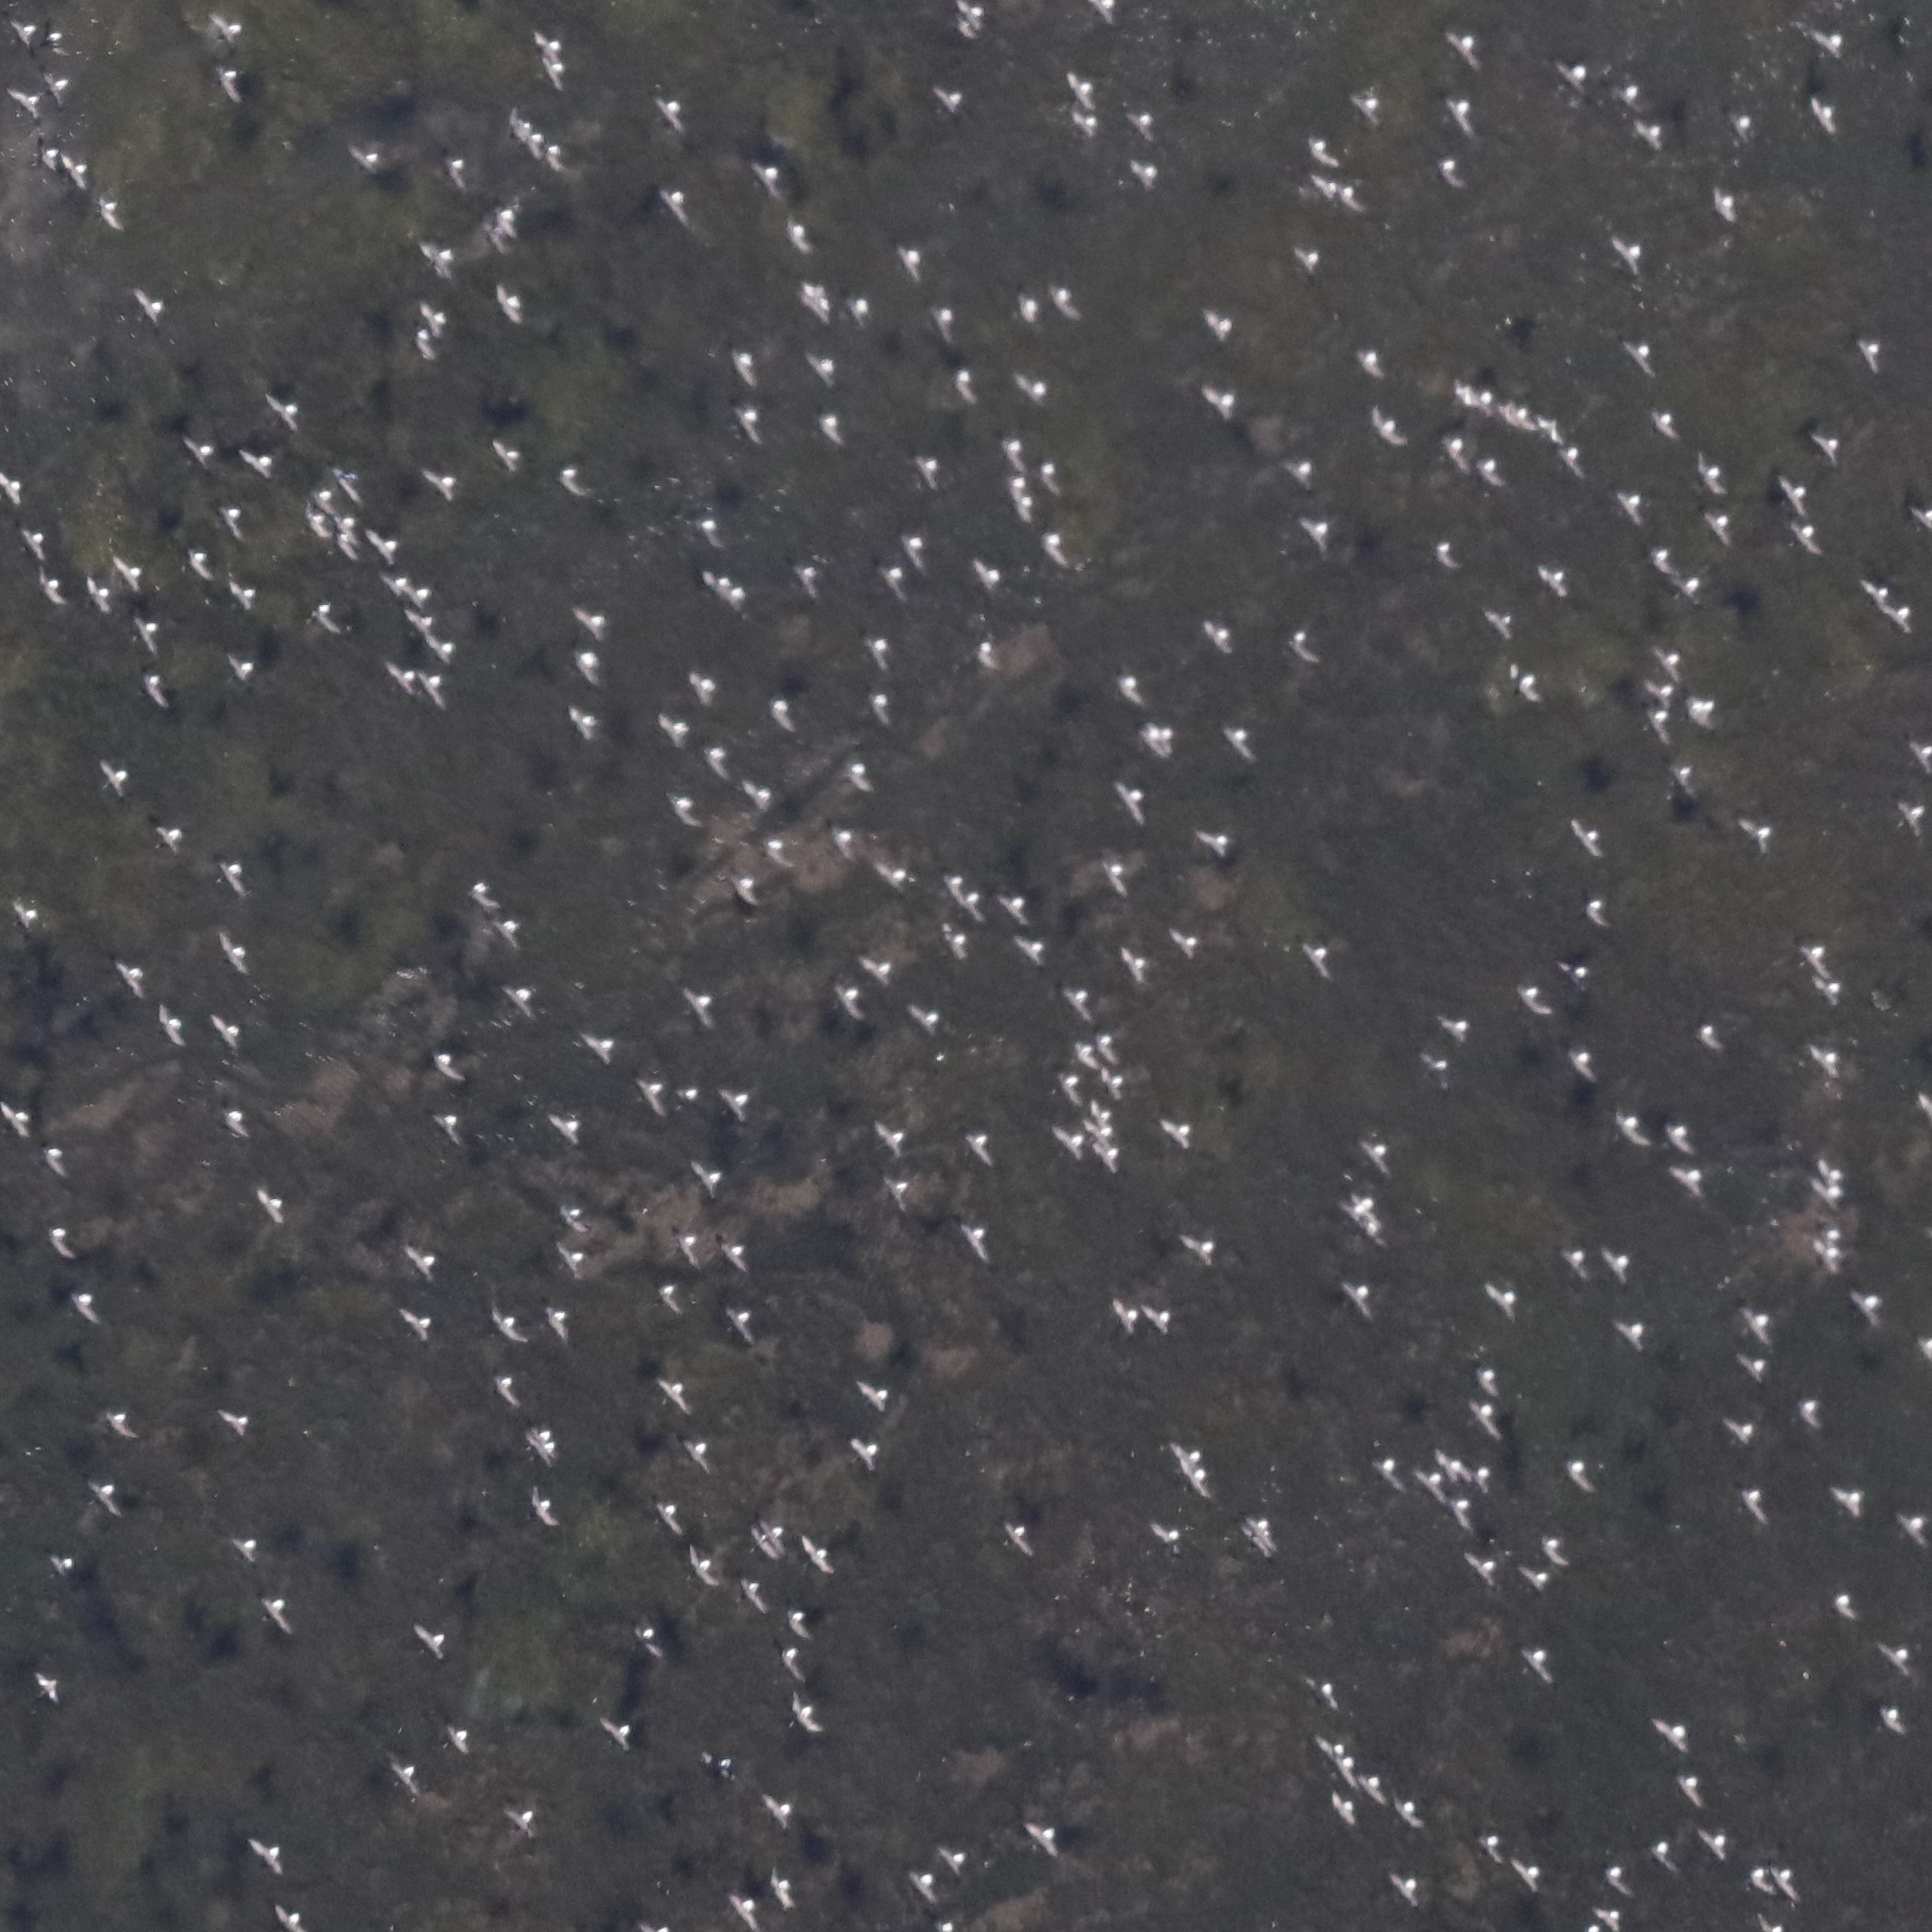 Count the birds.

345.